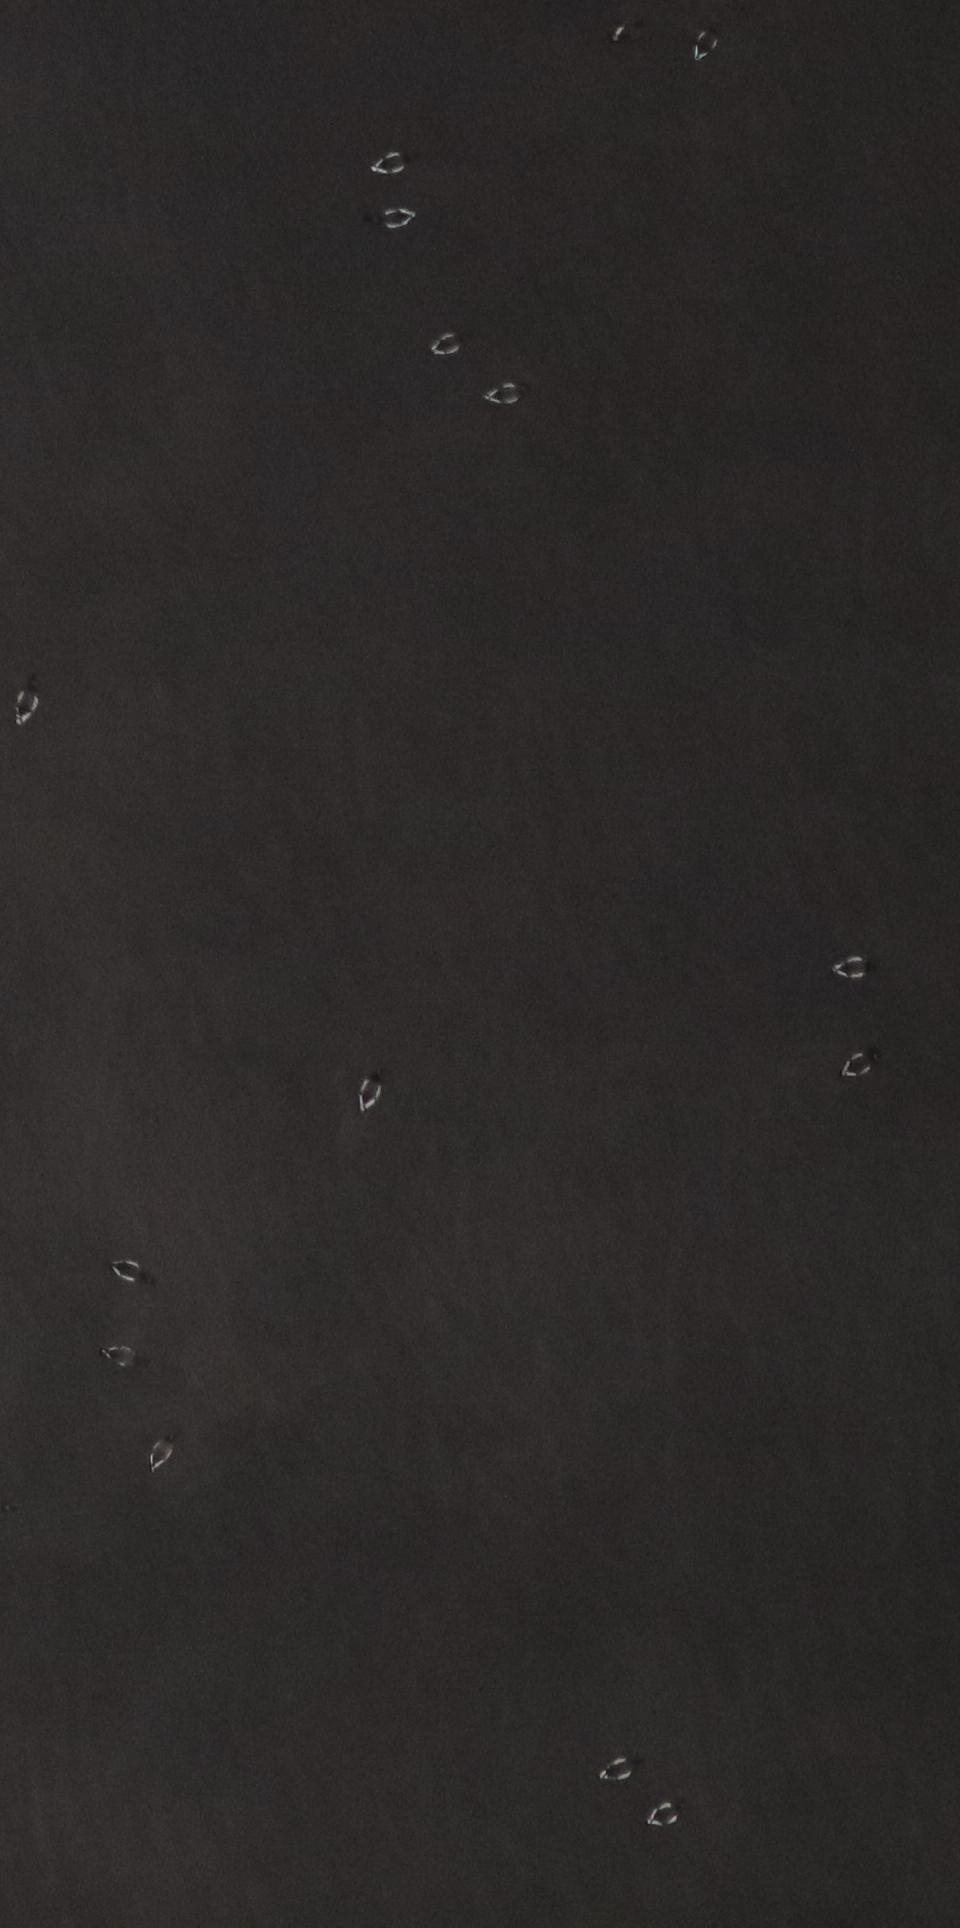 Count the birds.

15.